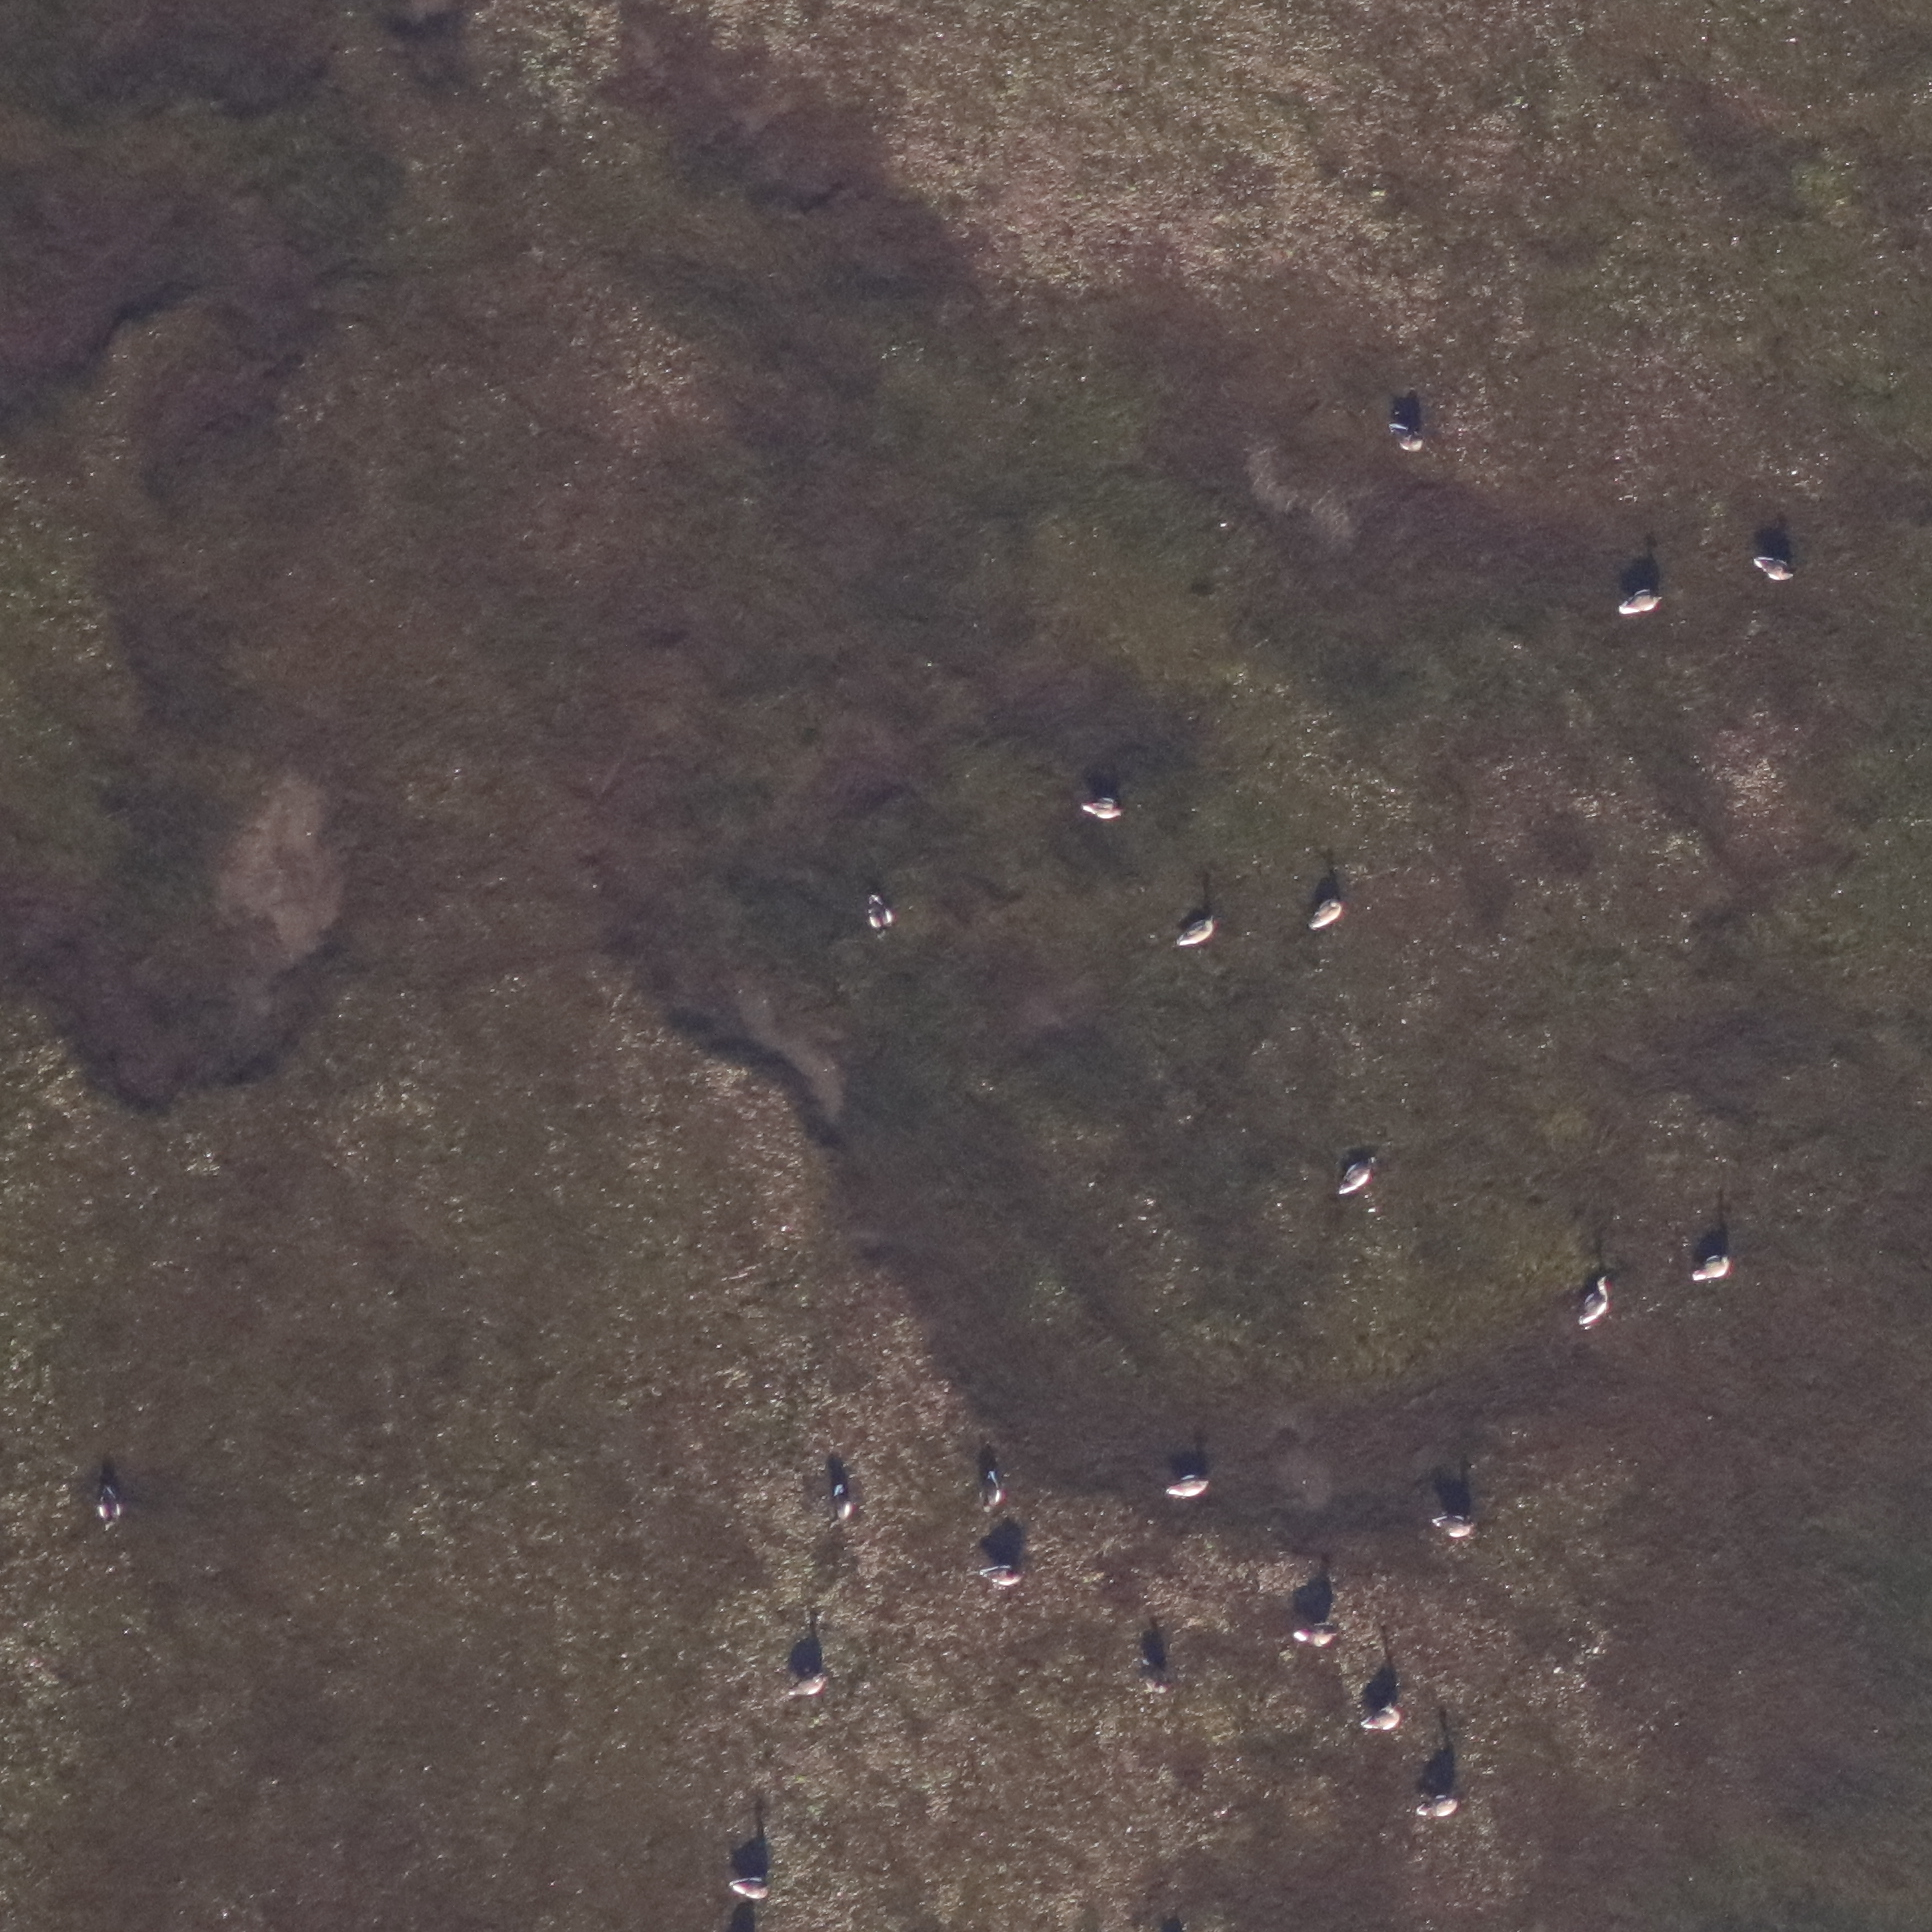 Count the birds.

22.